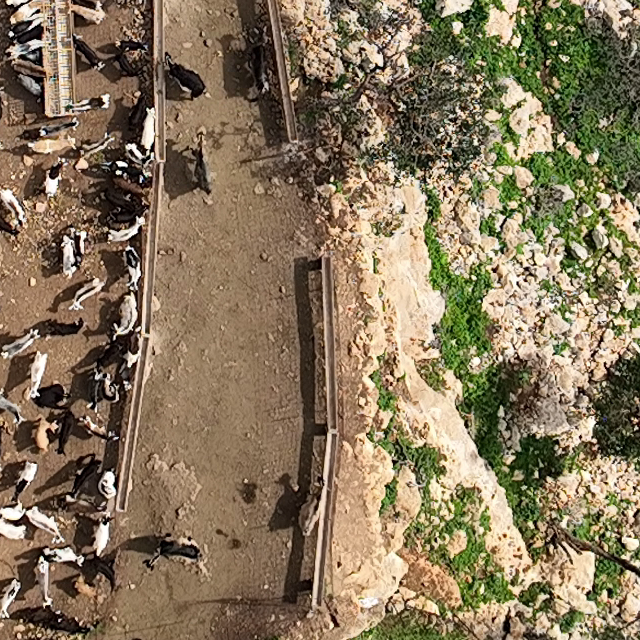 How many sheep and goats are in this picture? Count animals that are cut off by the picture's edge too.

65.